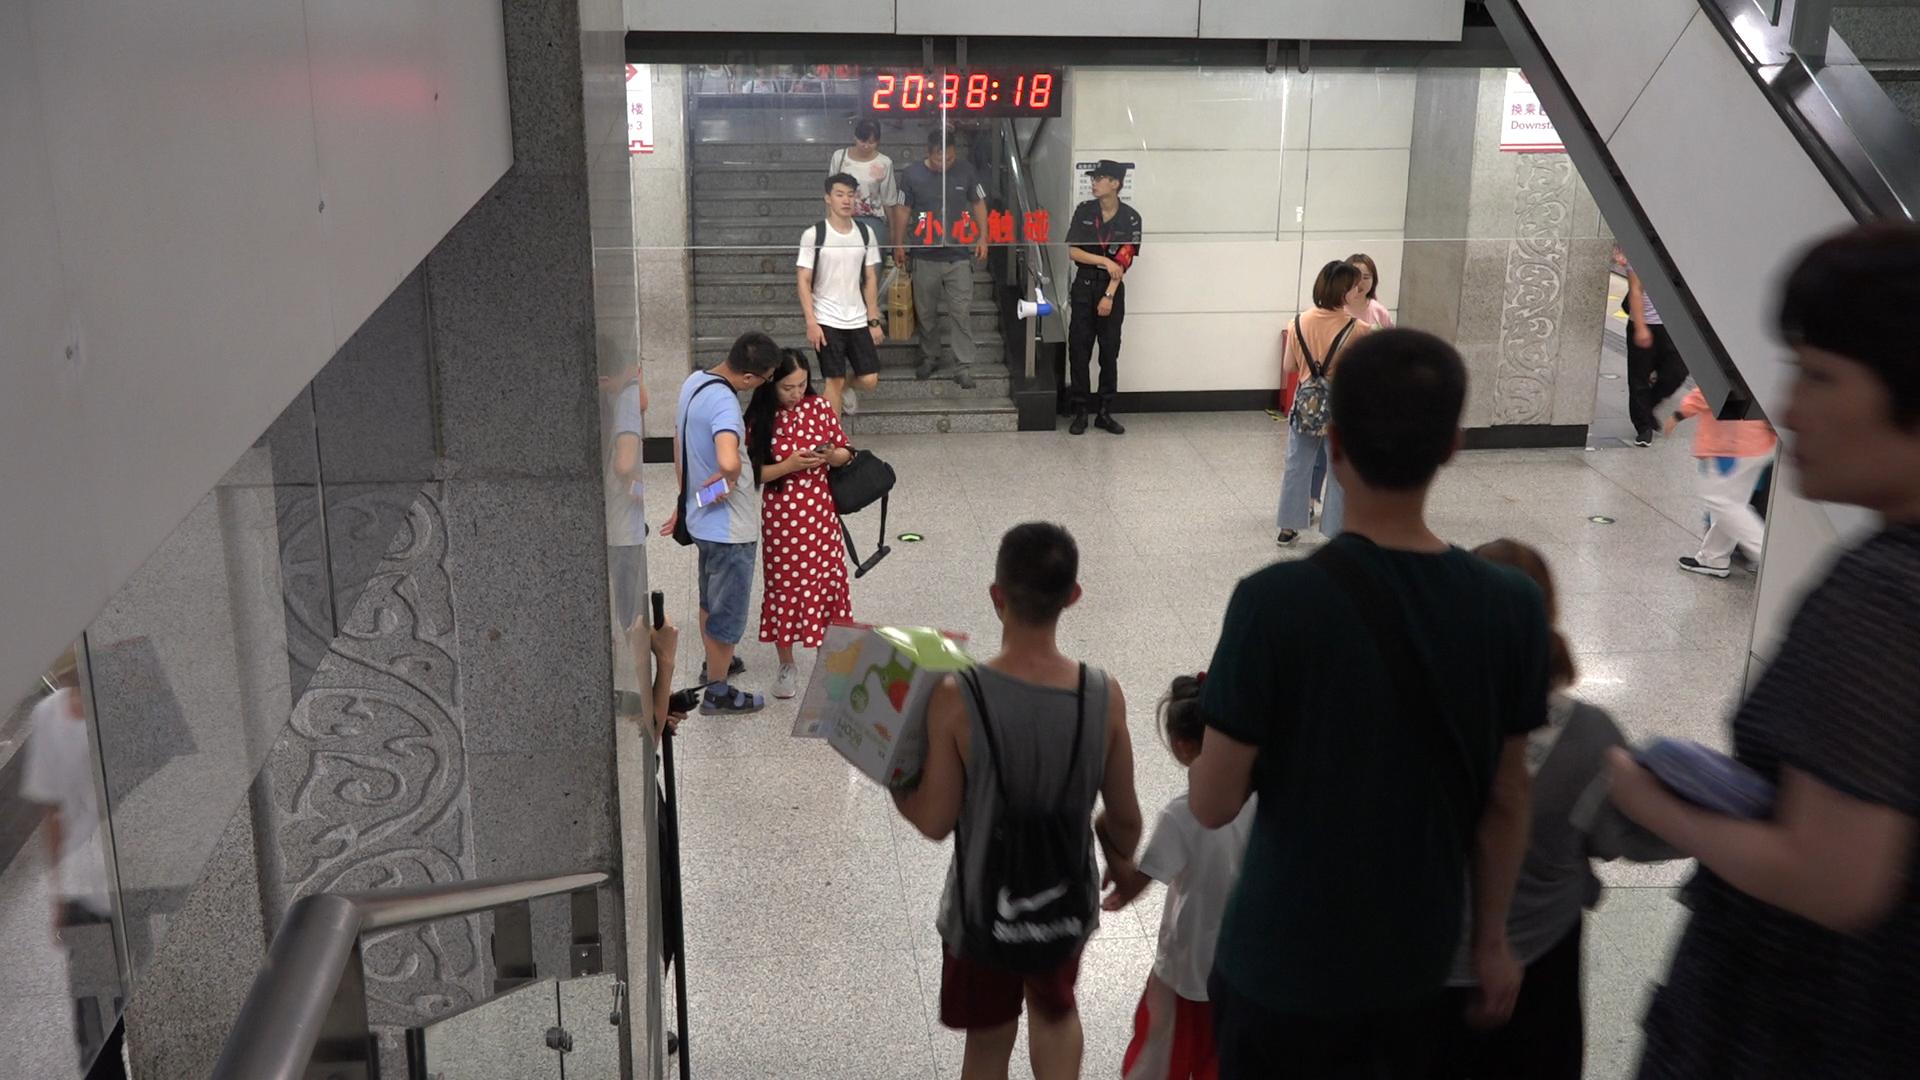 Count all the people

13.